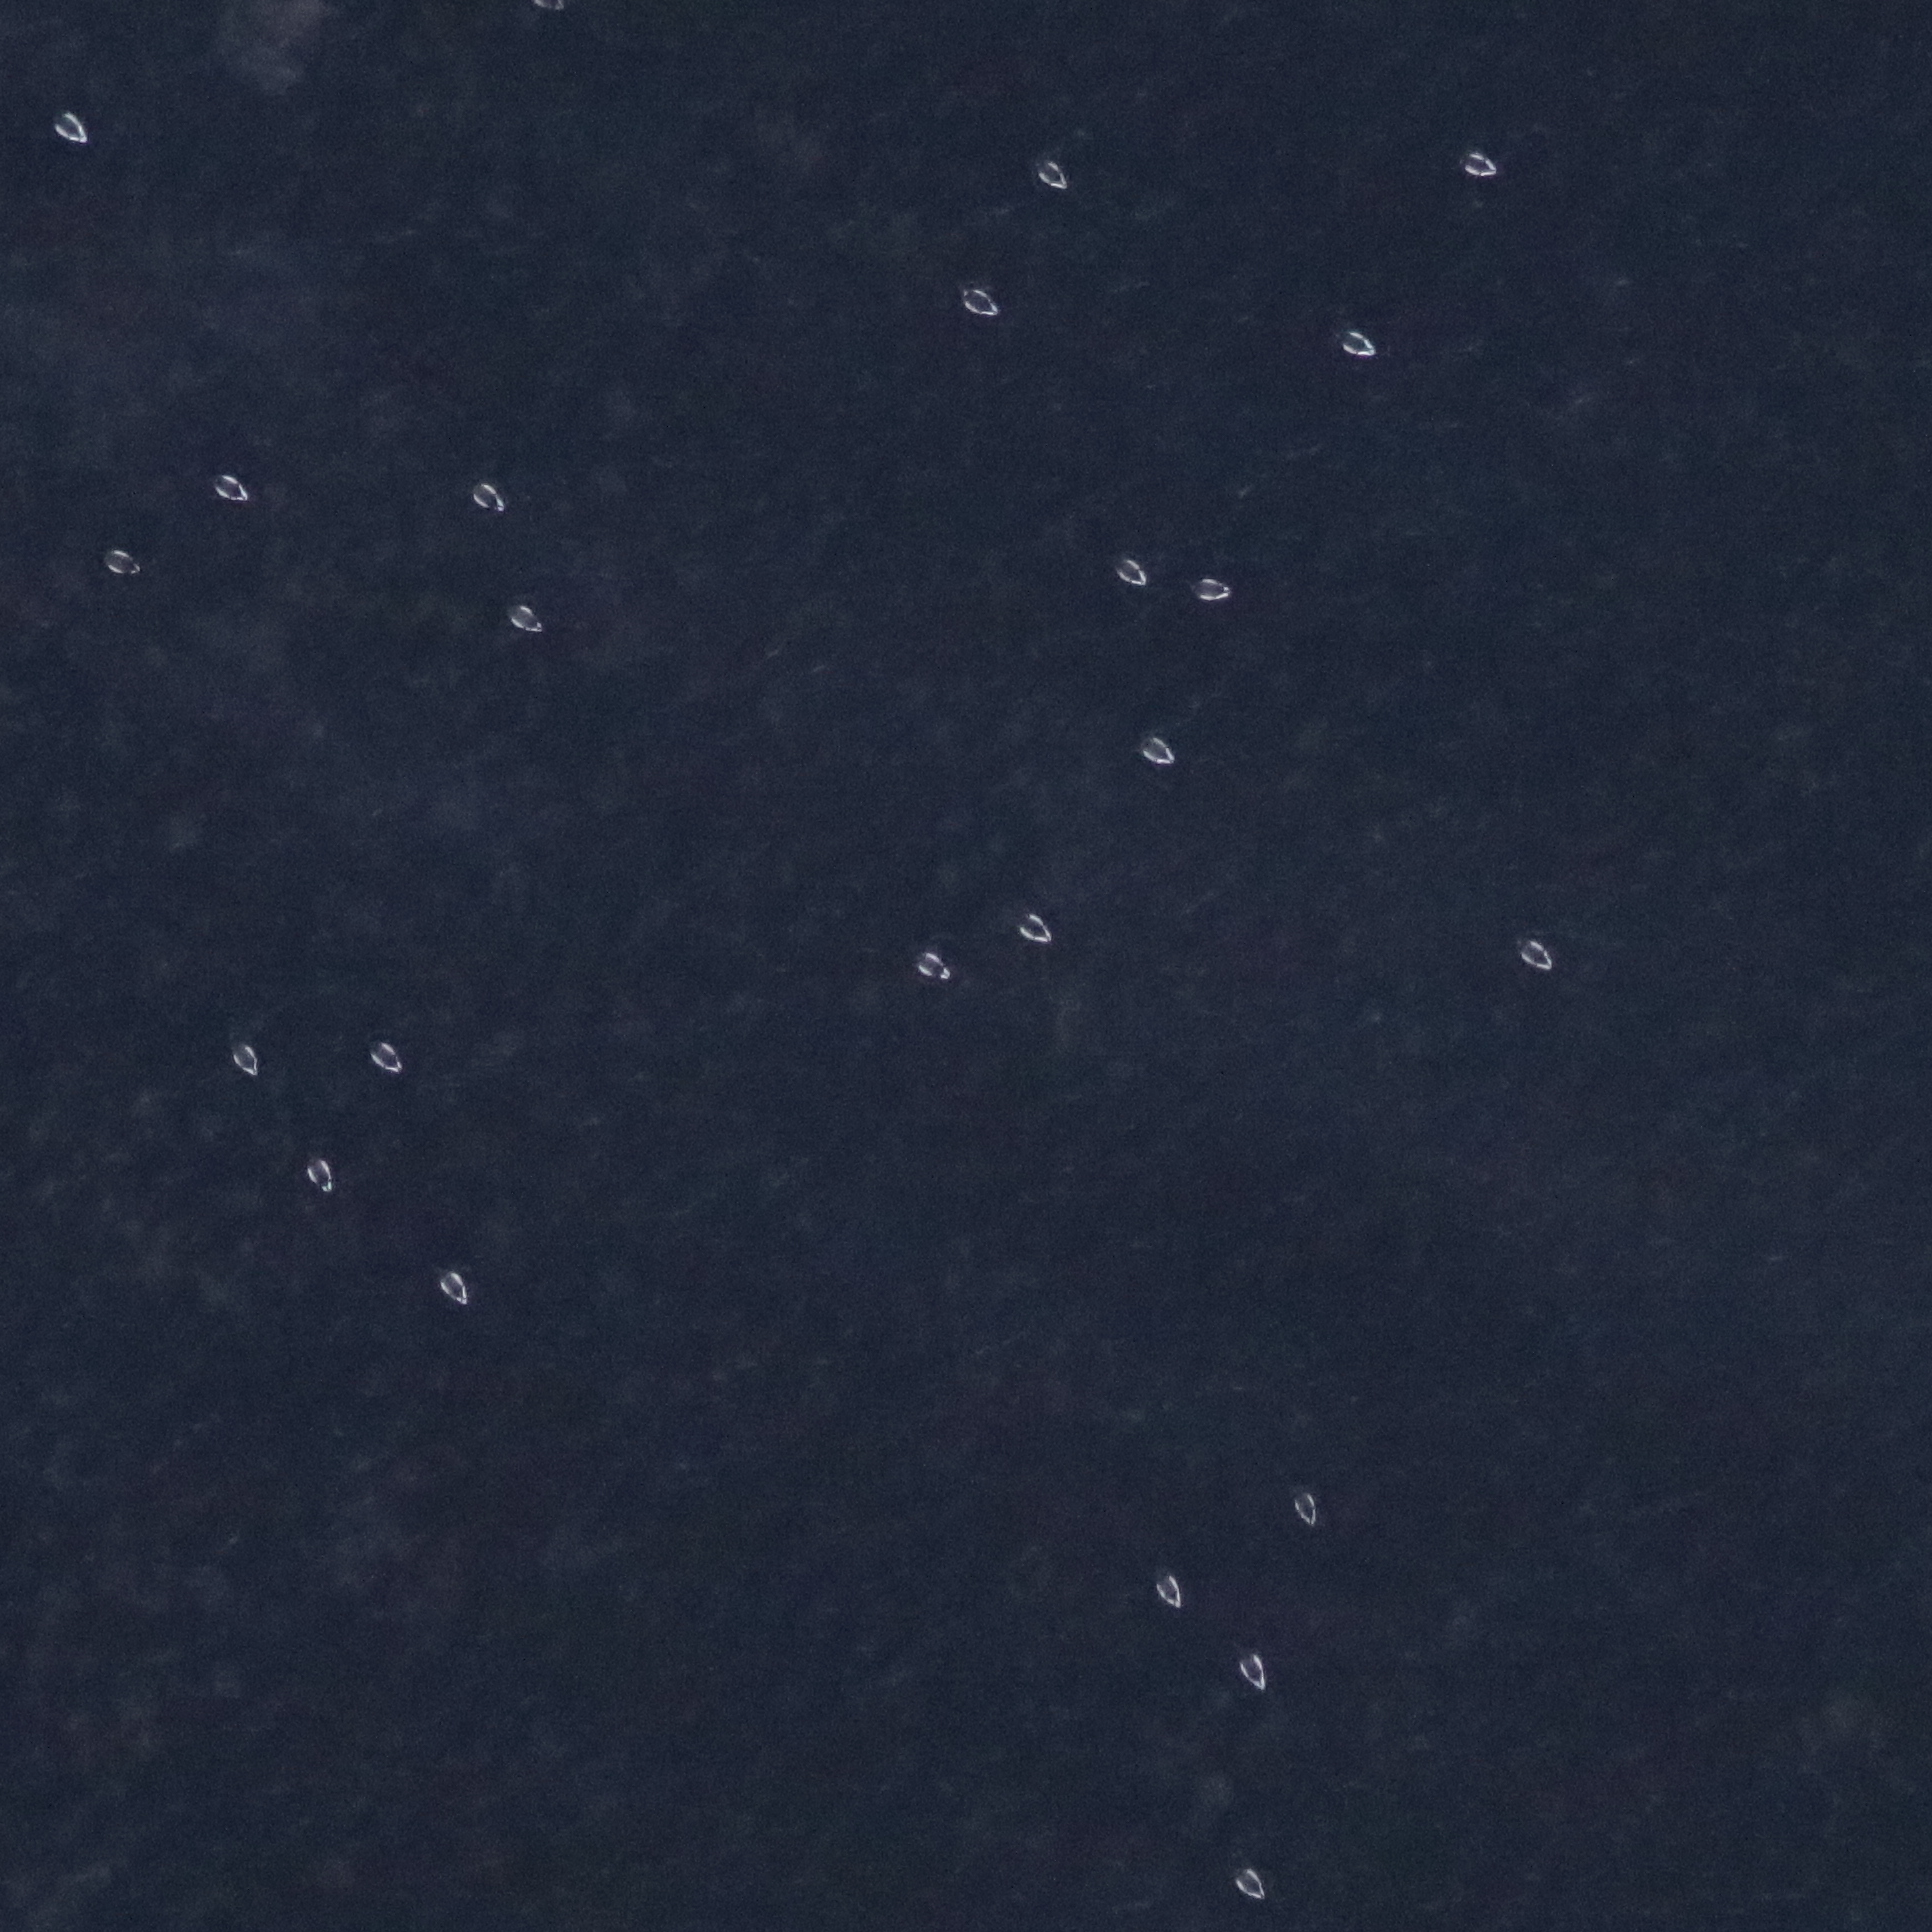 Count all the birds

23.